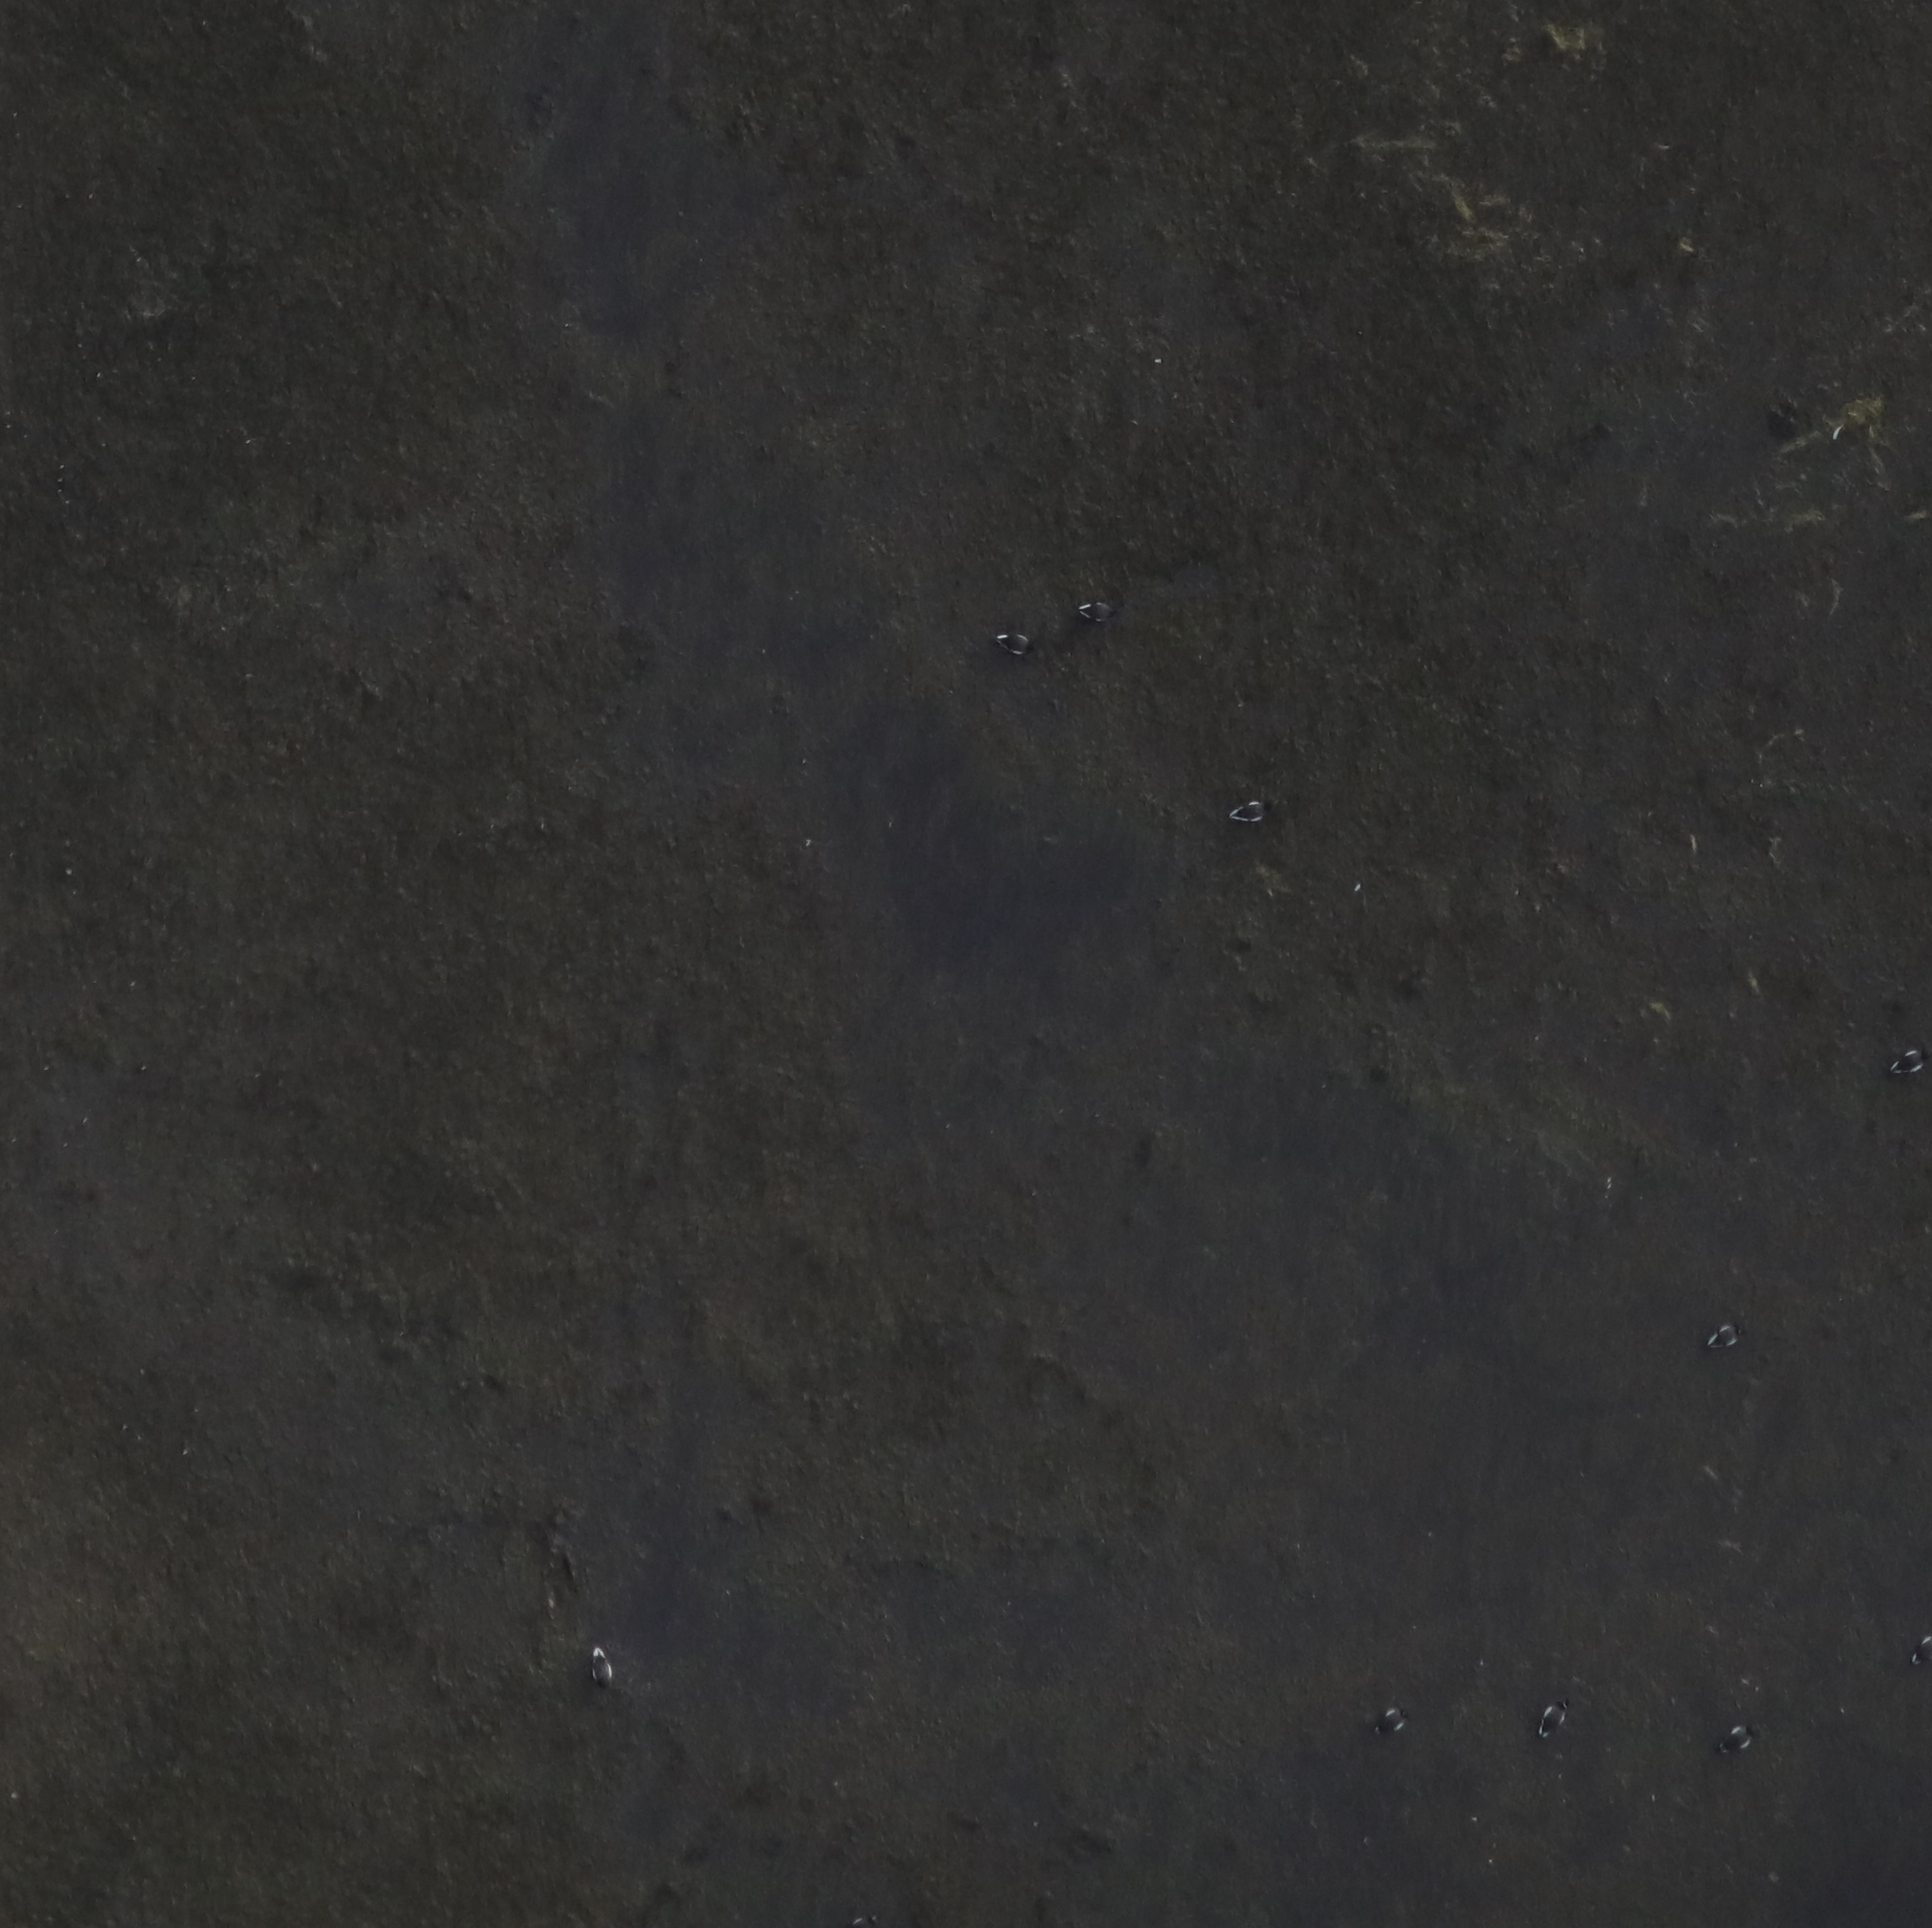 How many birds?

10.